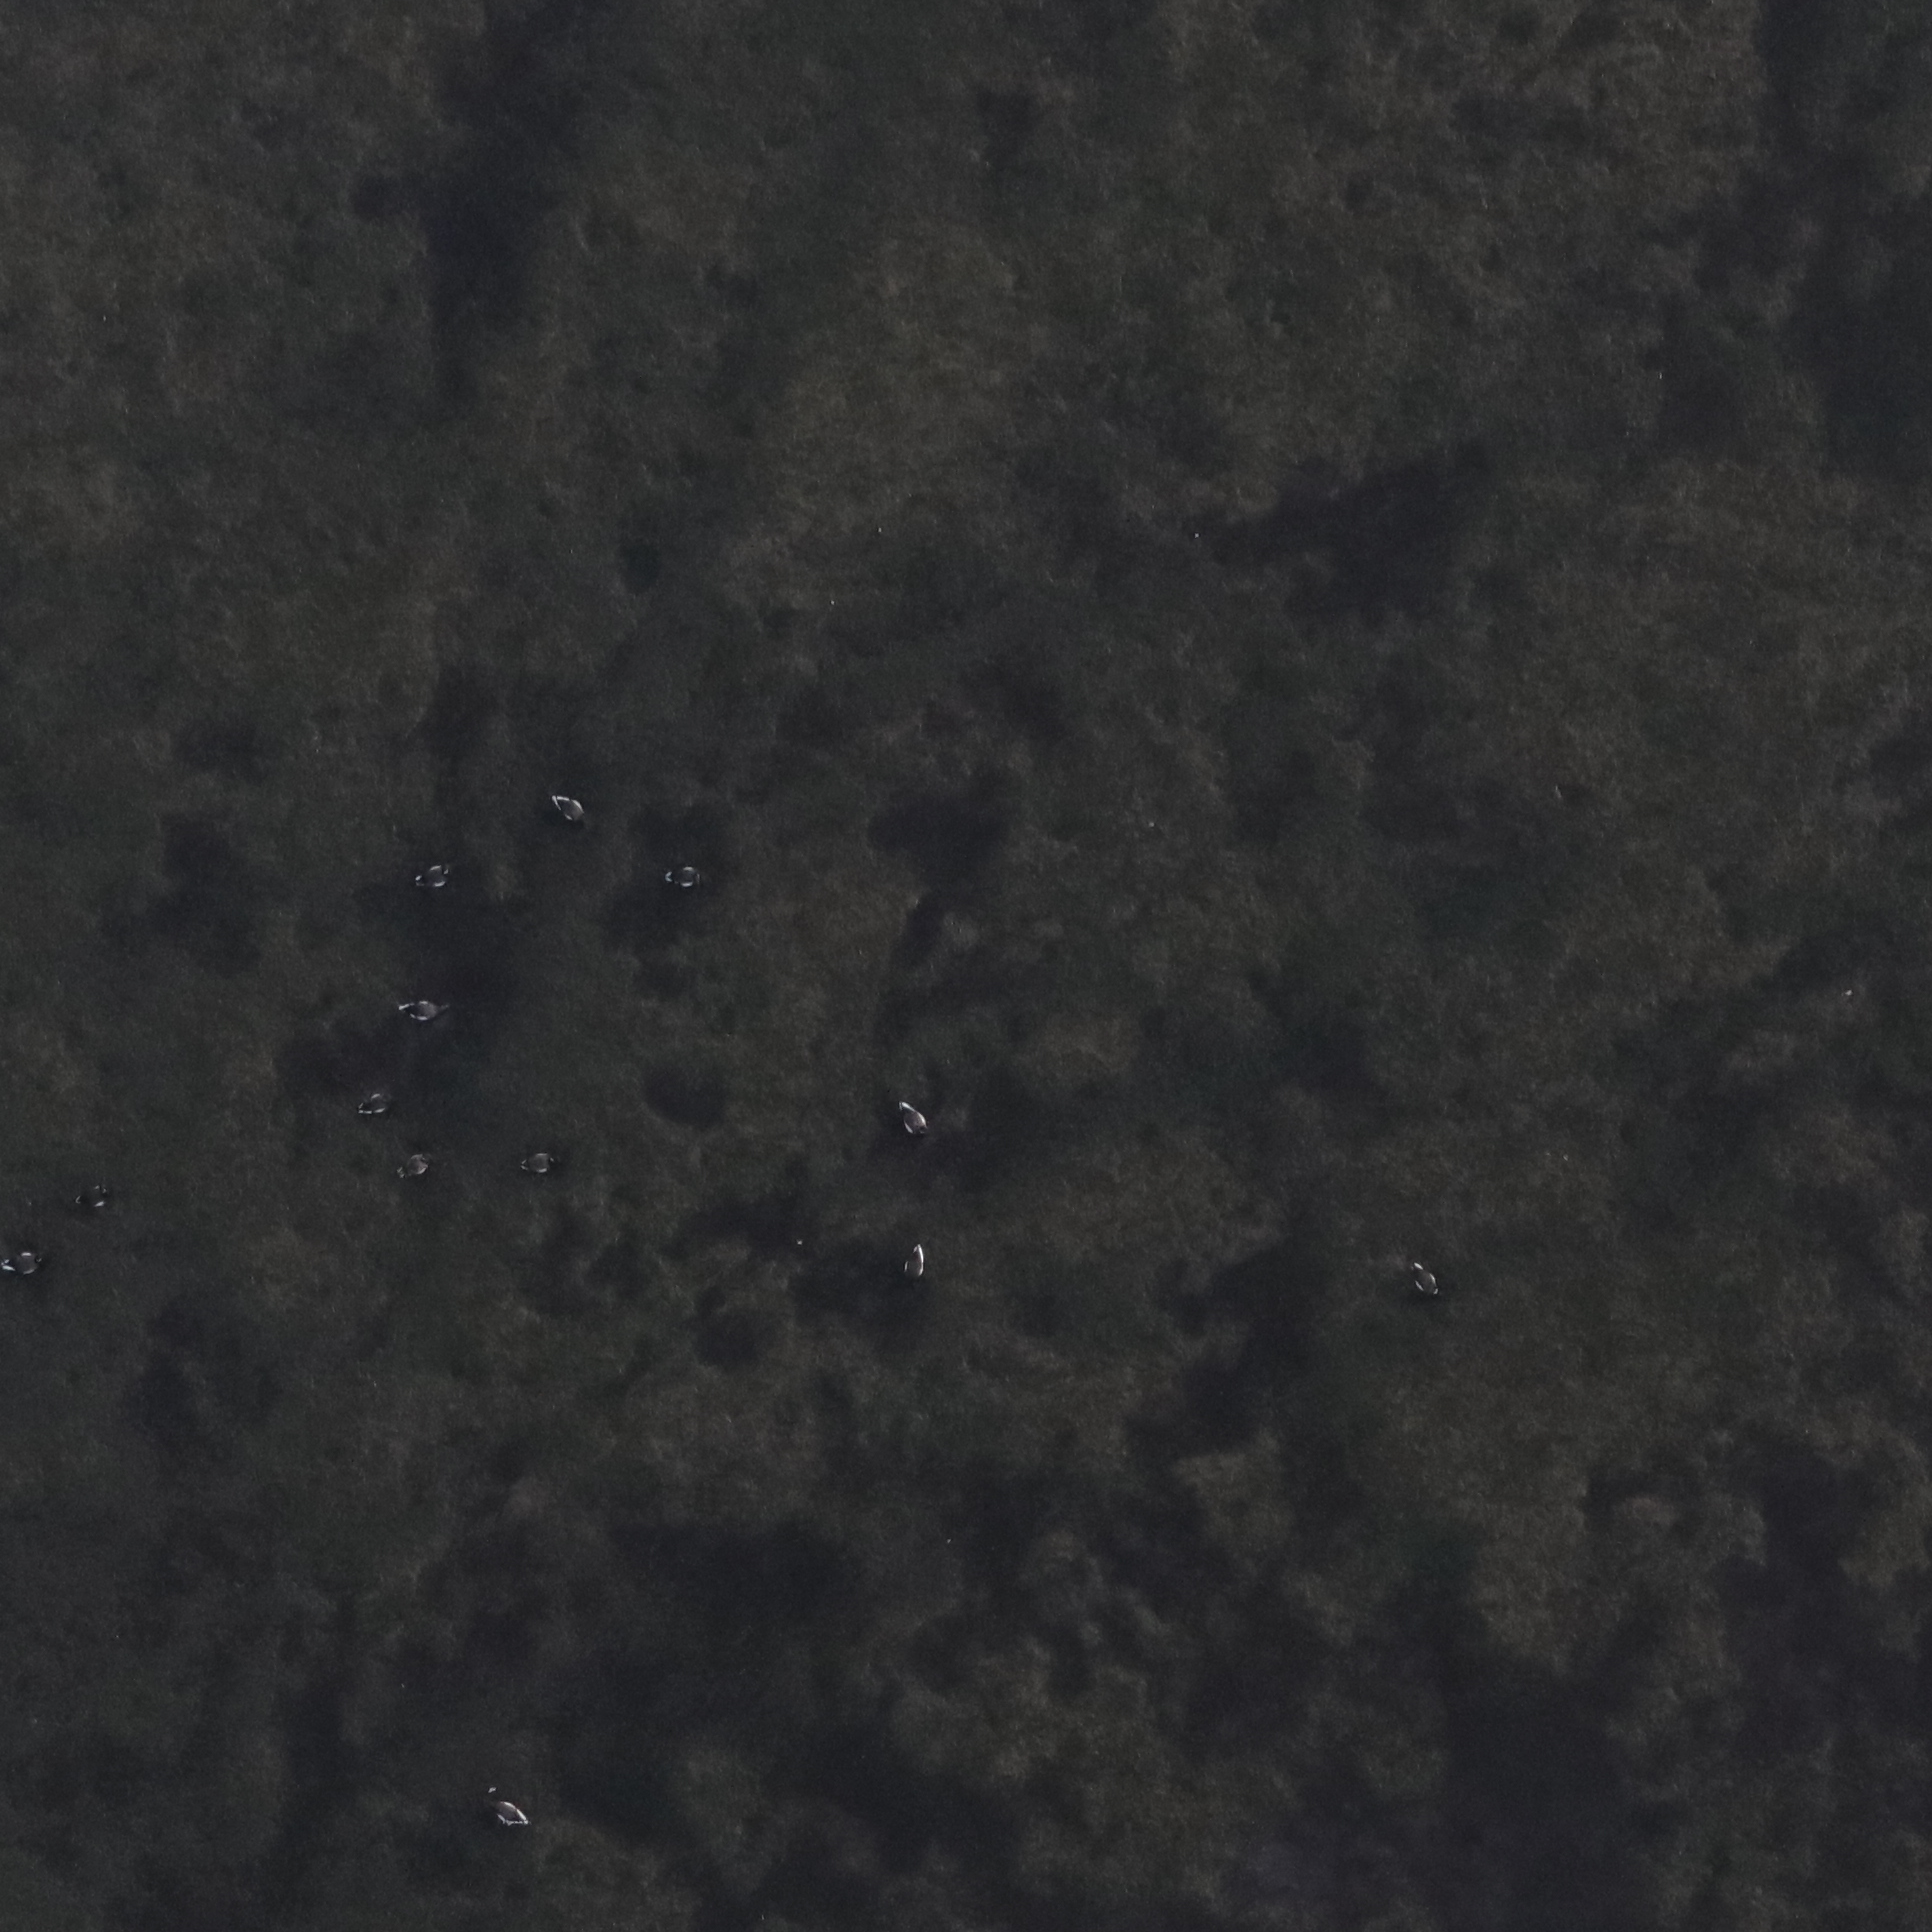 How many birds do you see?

13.